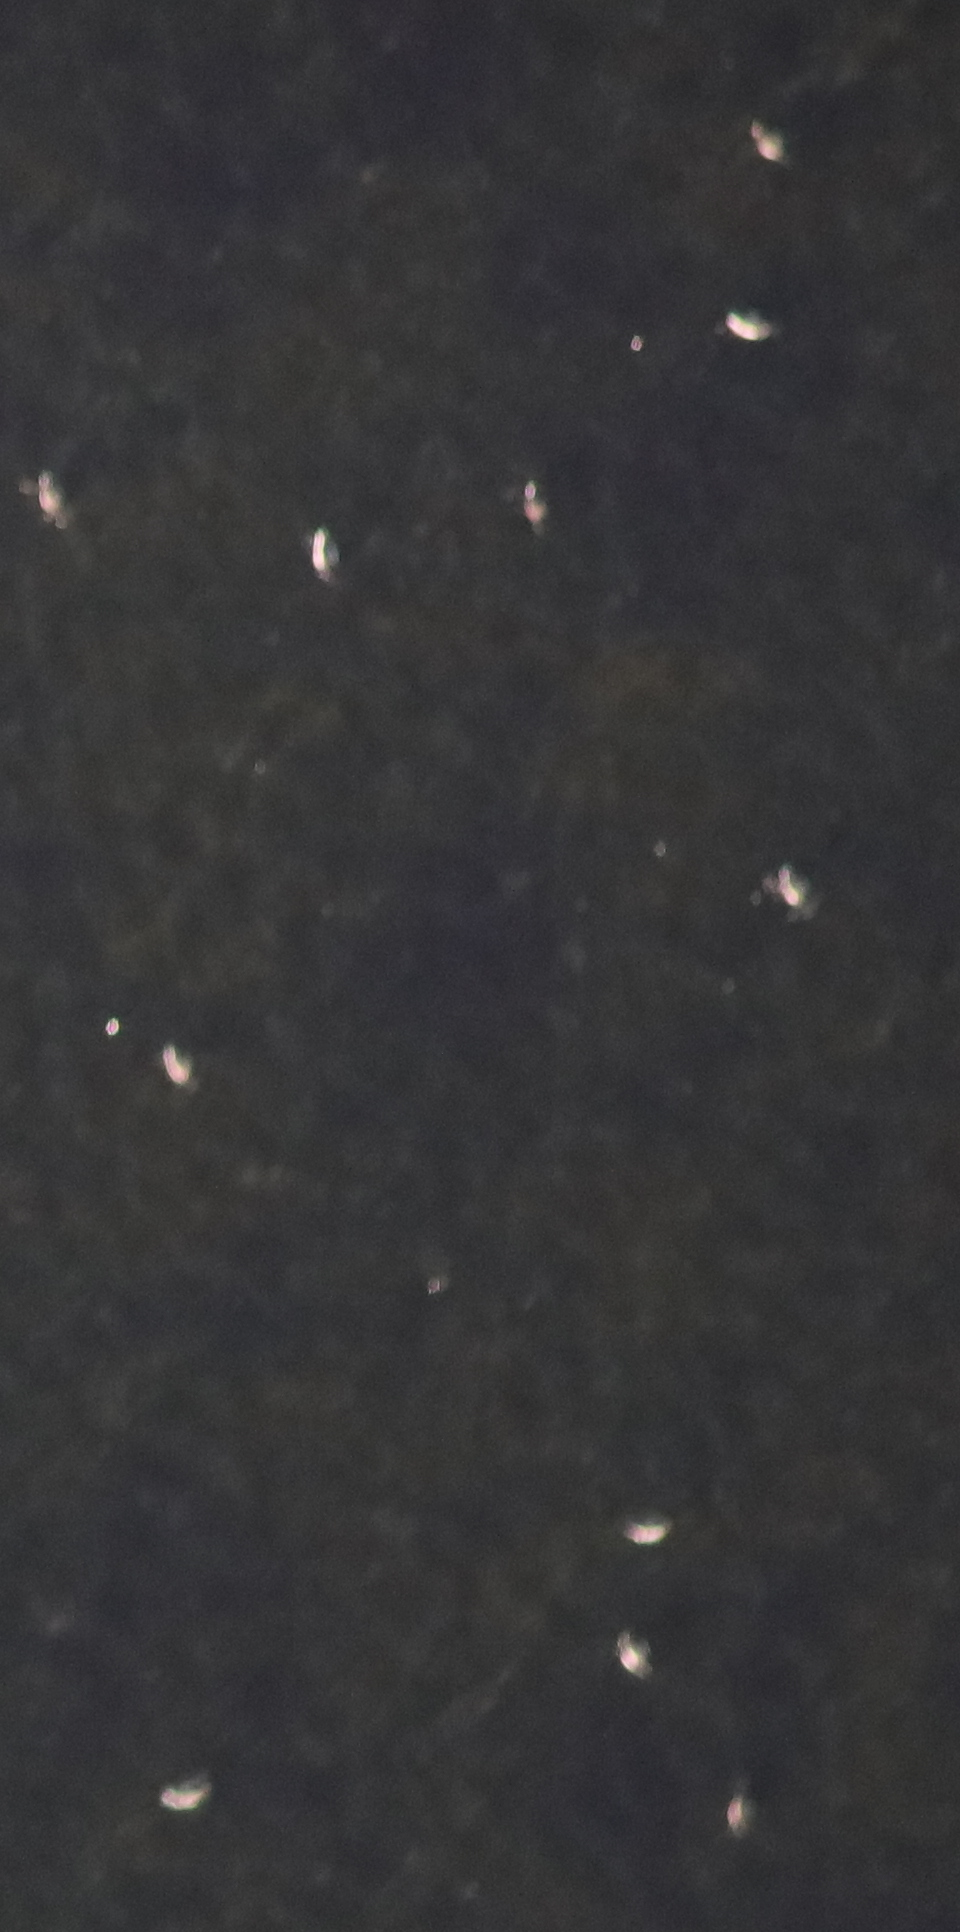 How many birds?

11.